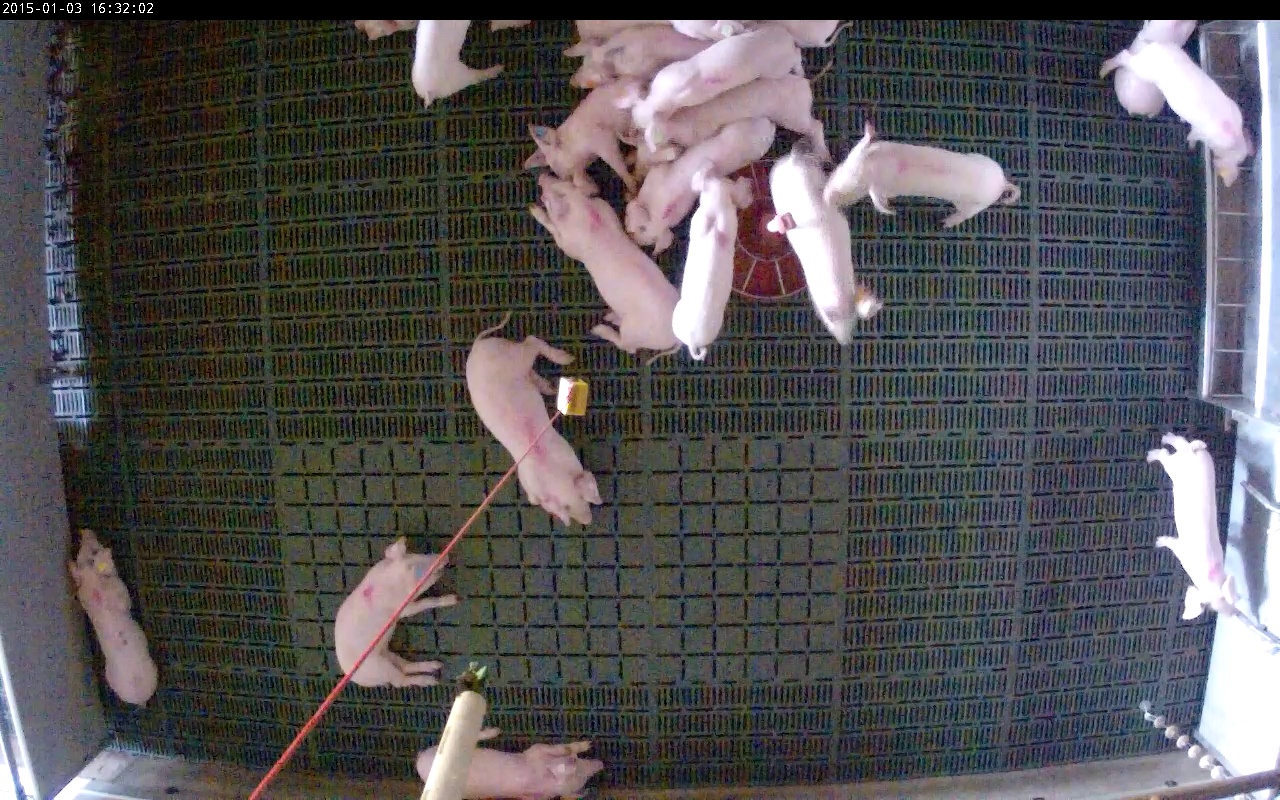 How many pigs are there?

20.